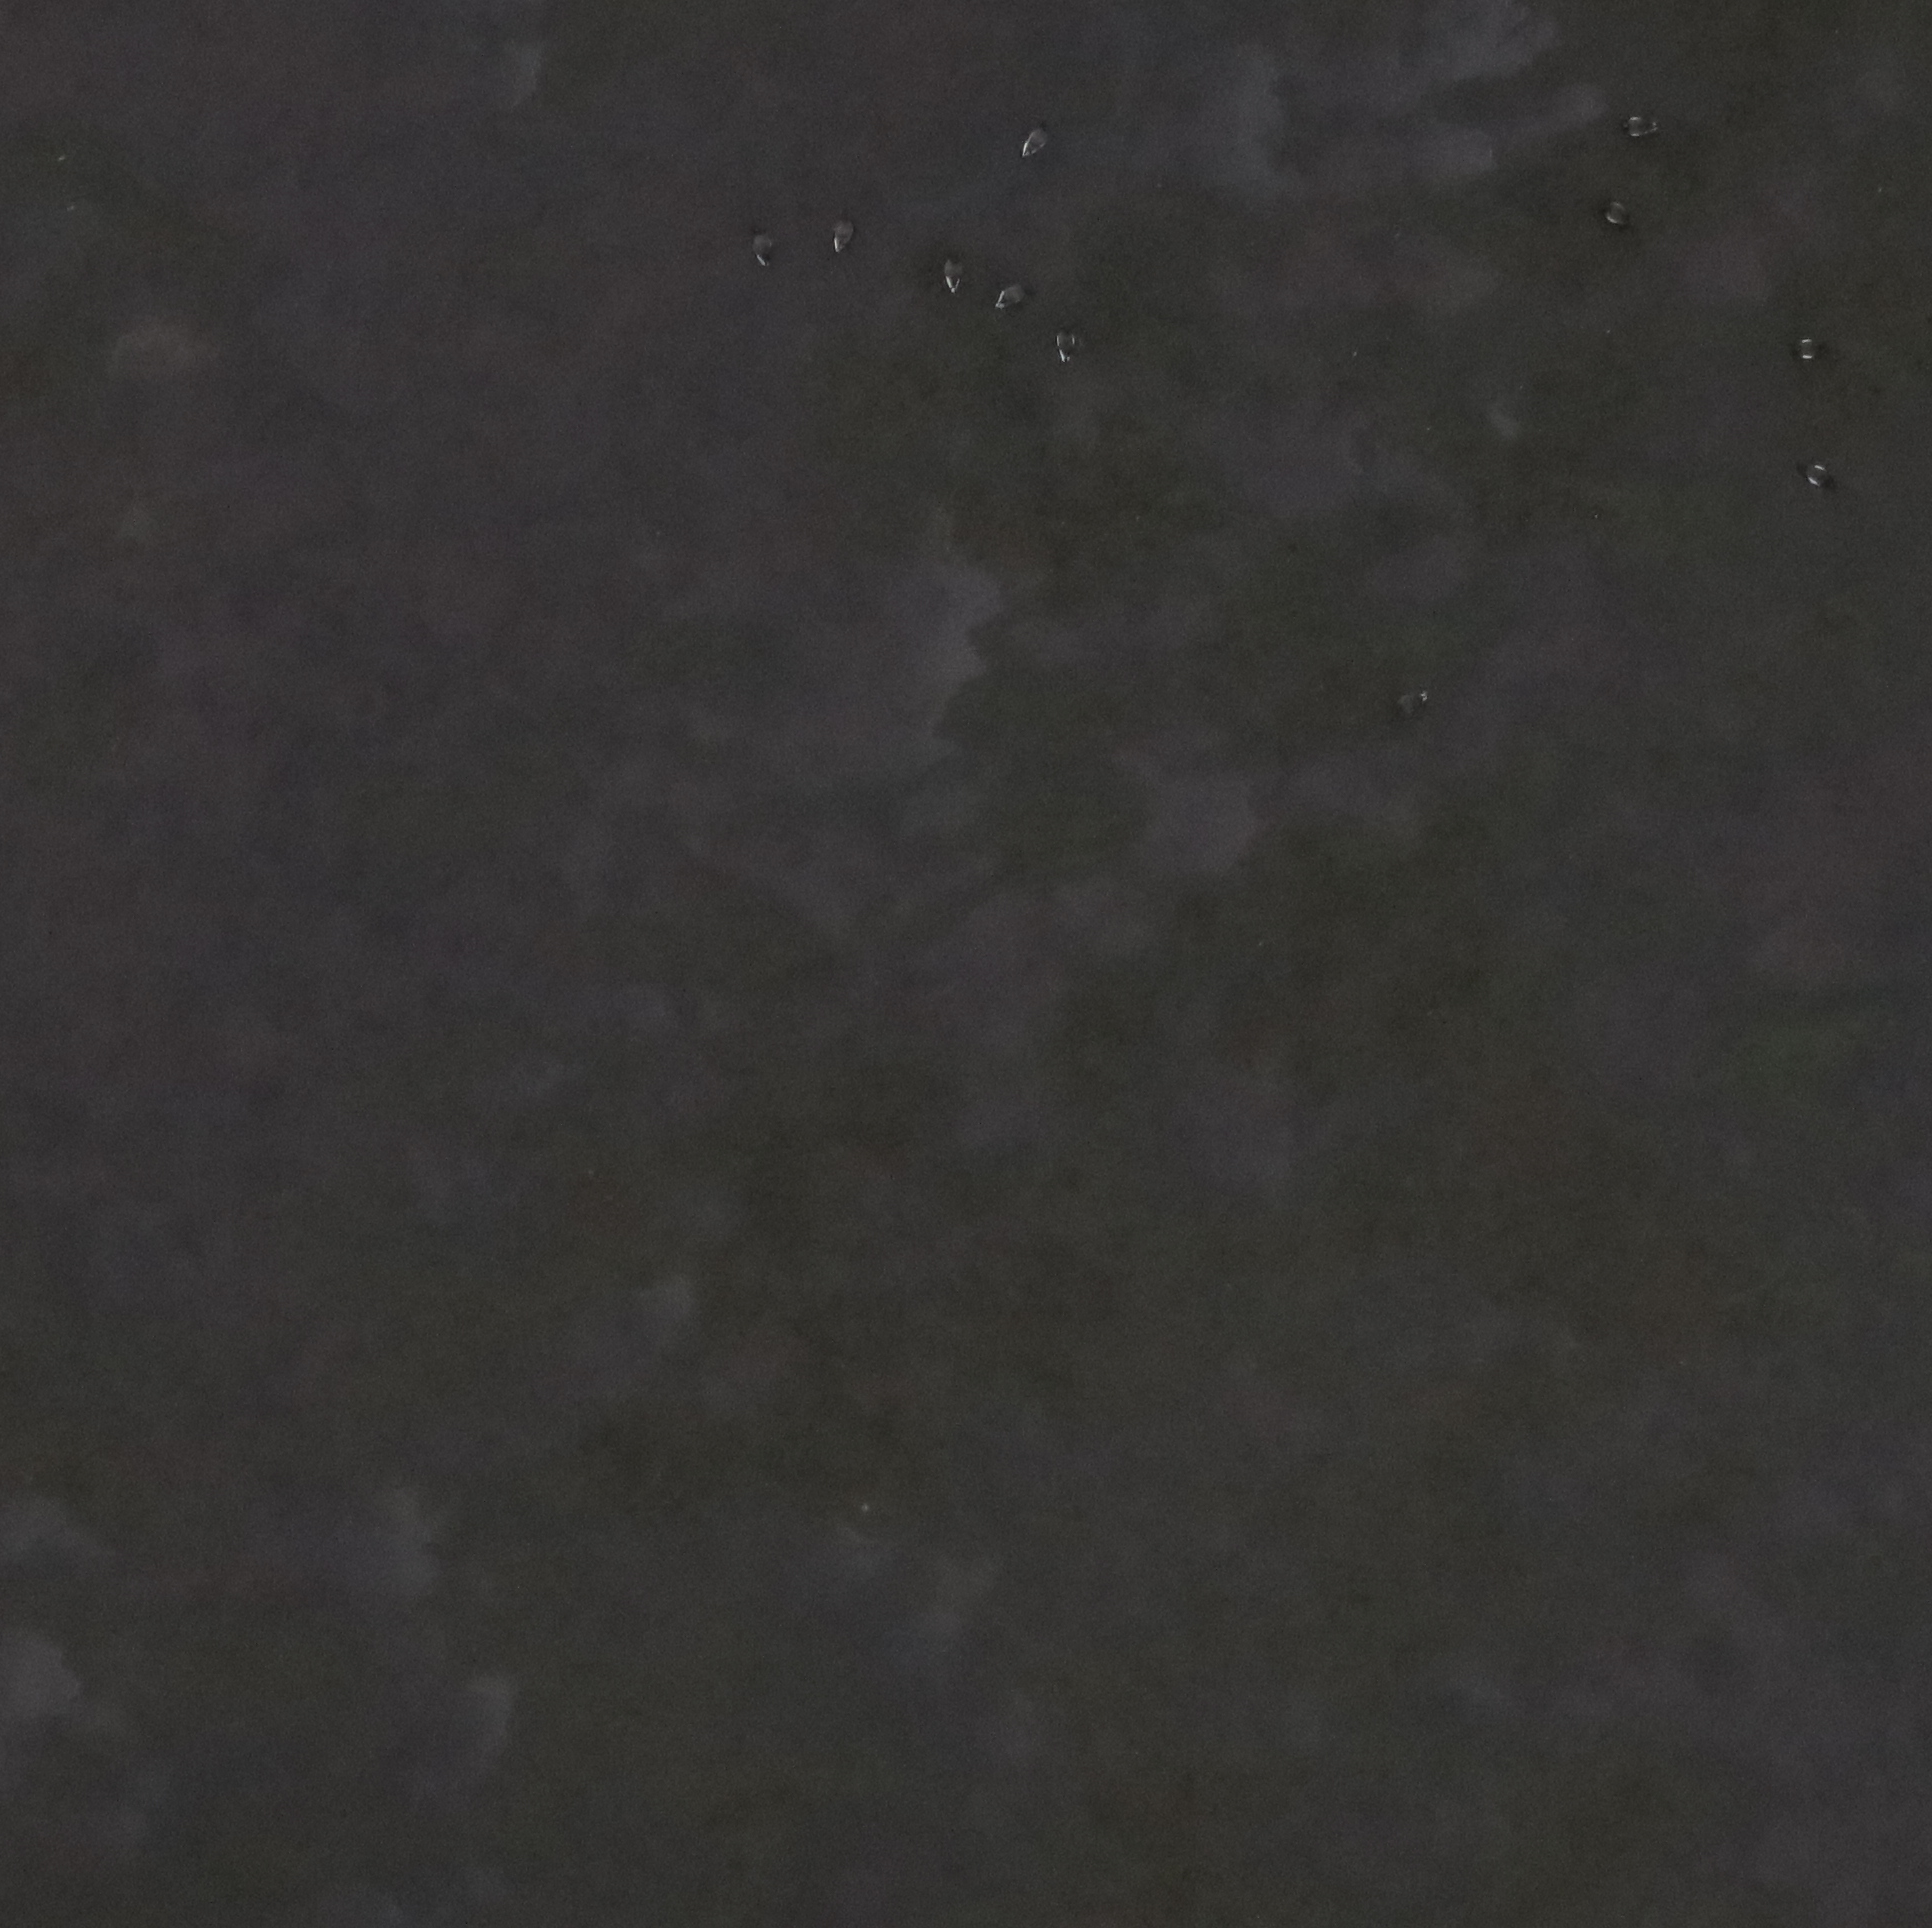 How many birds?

11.